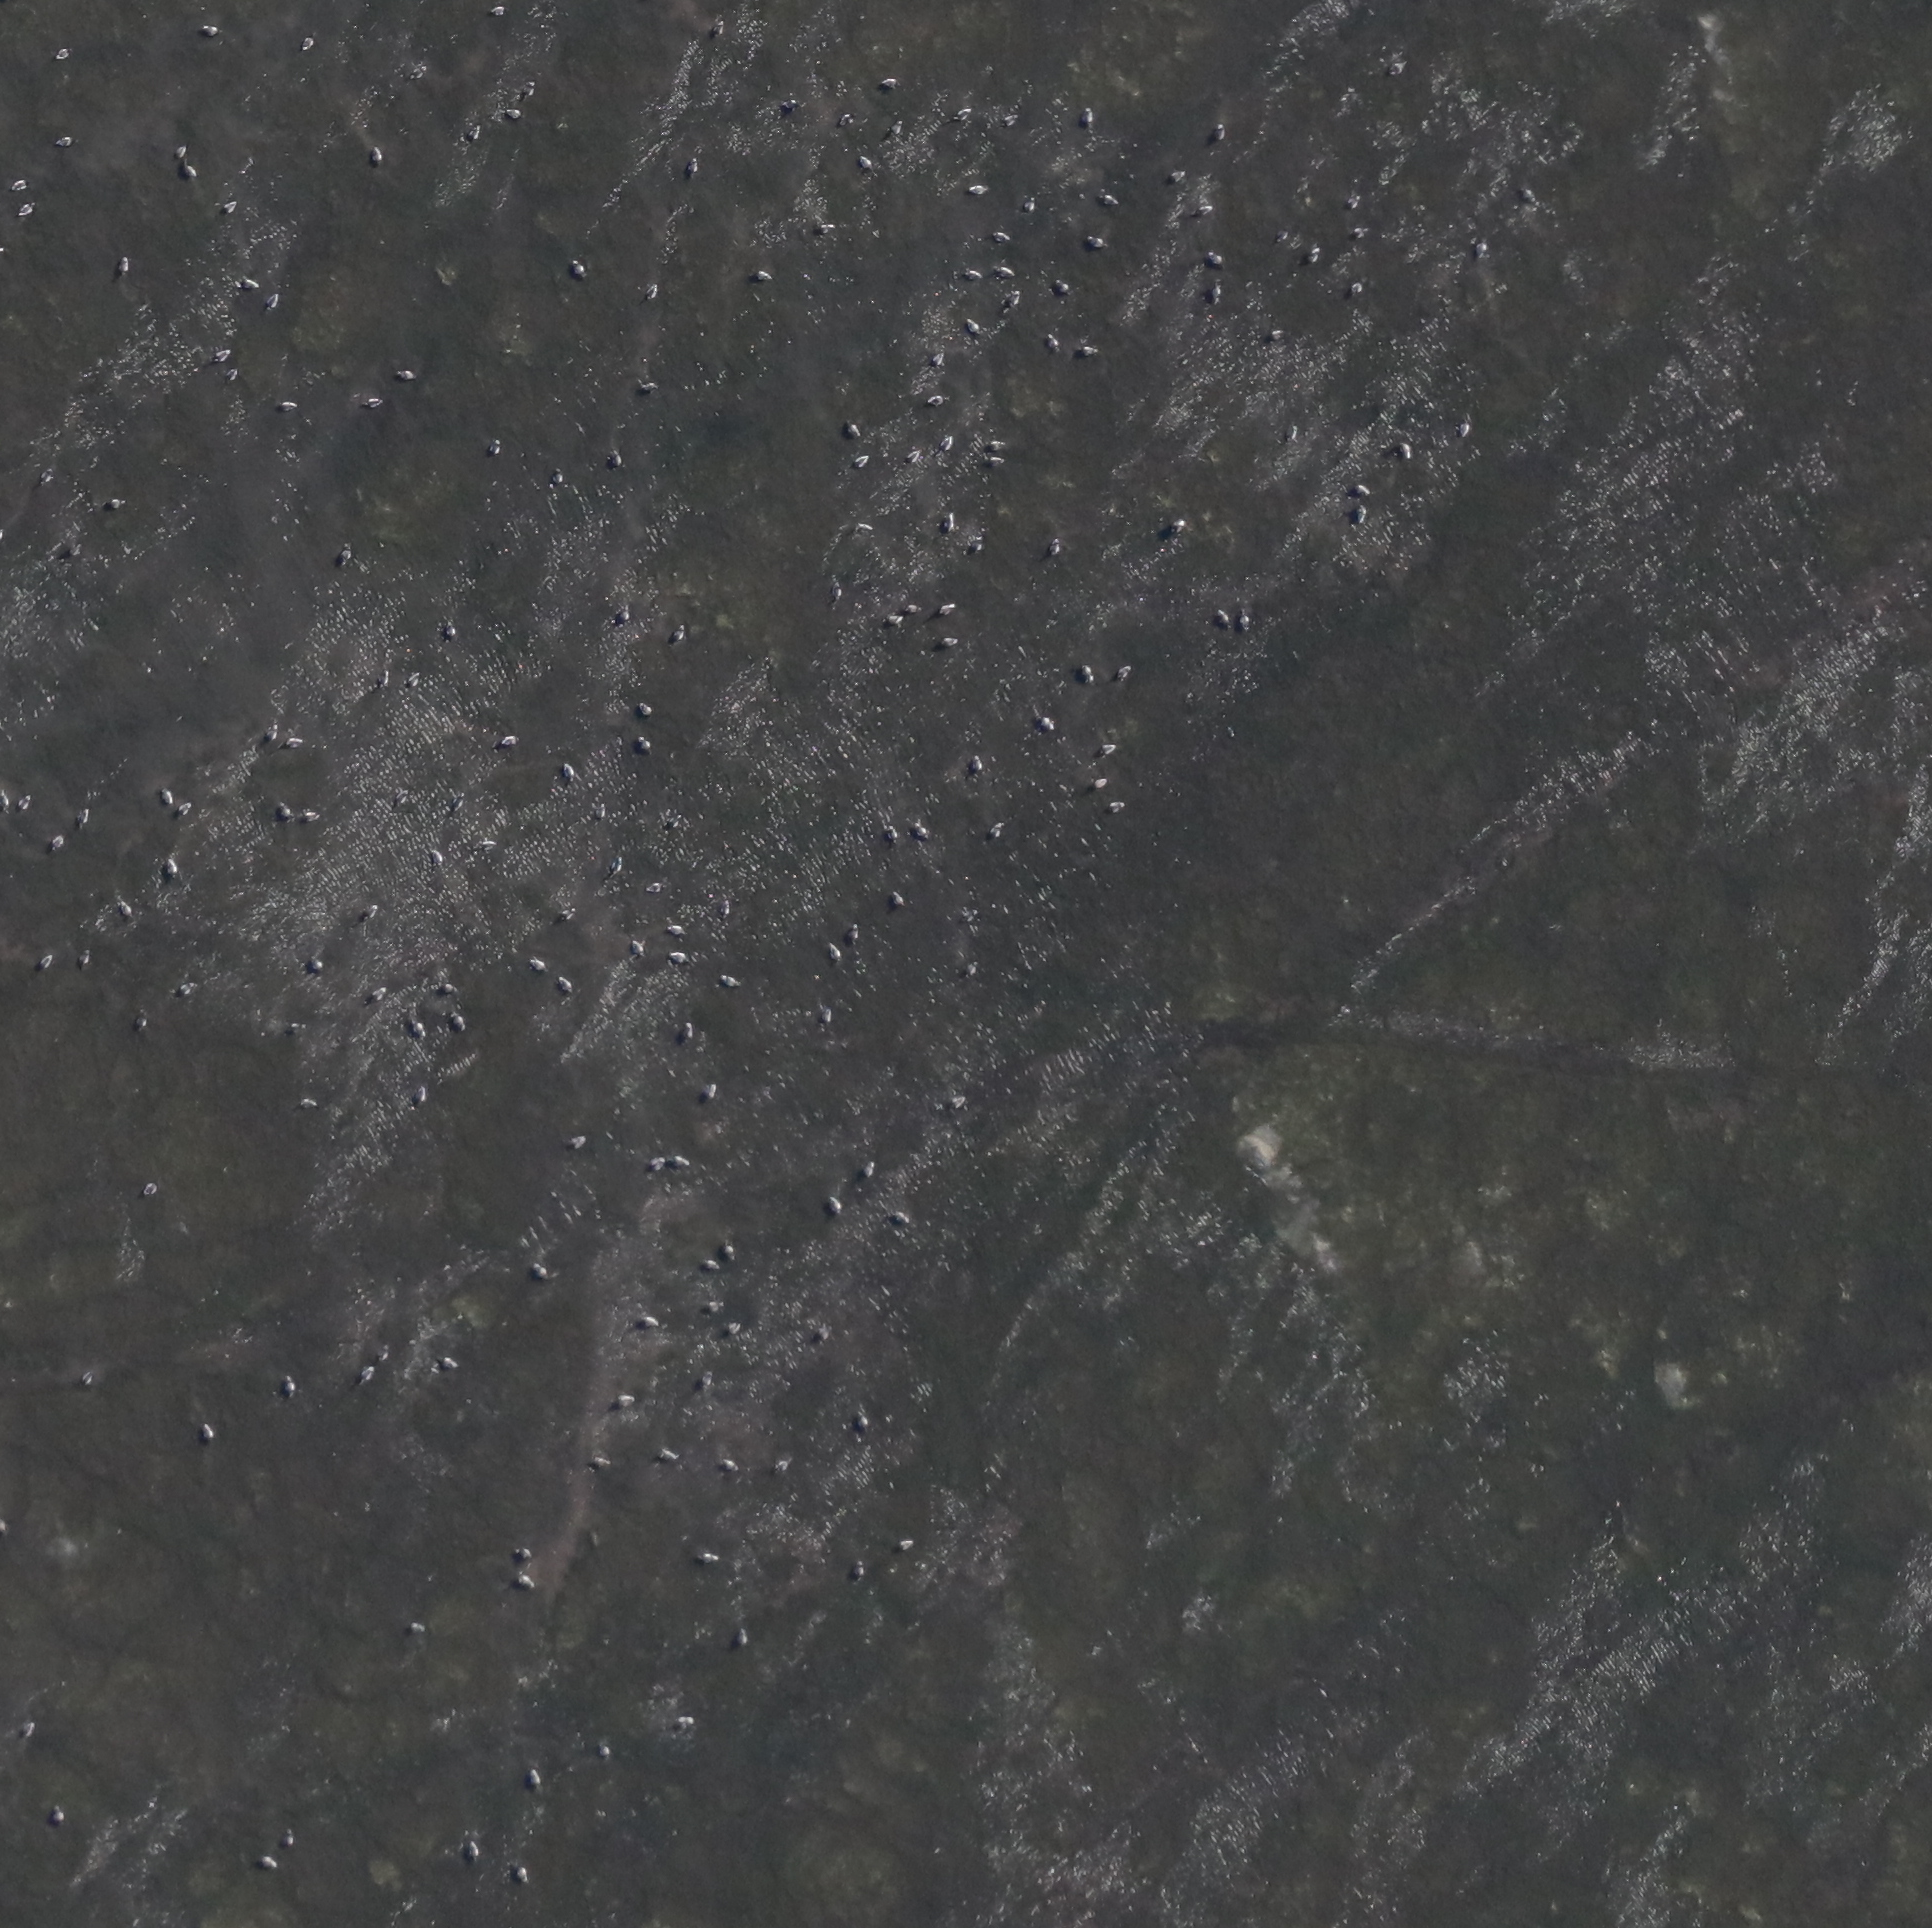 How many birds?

203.